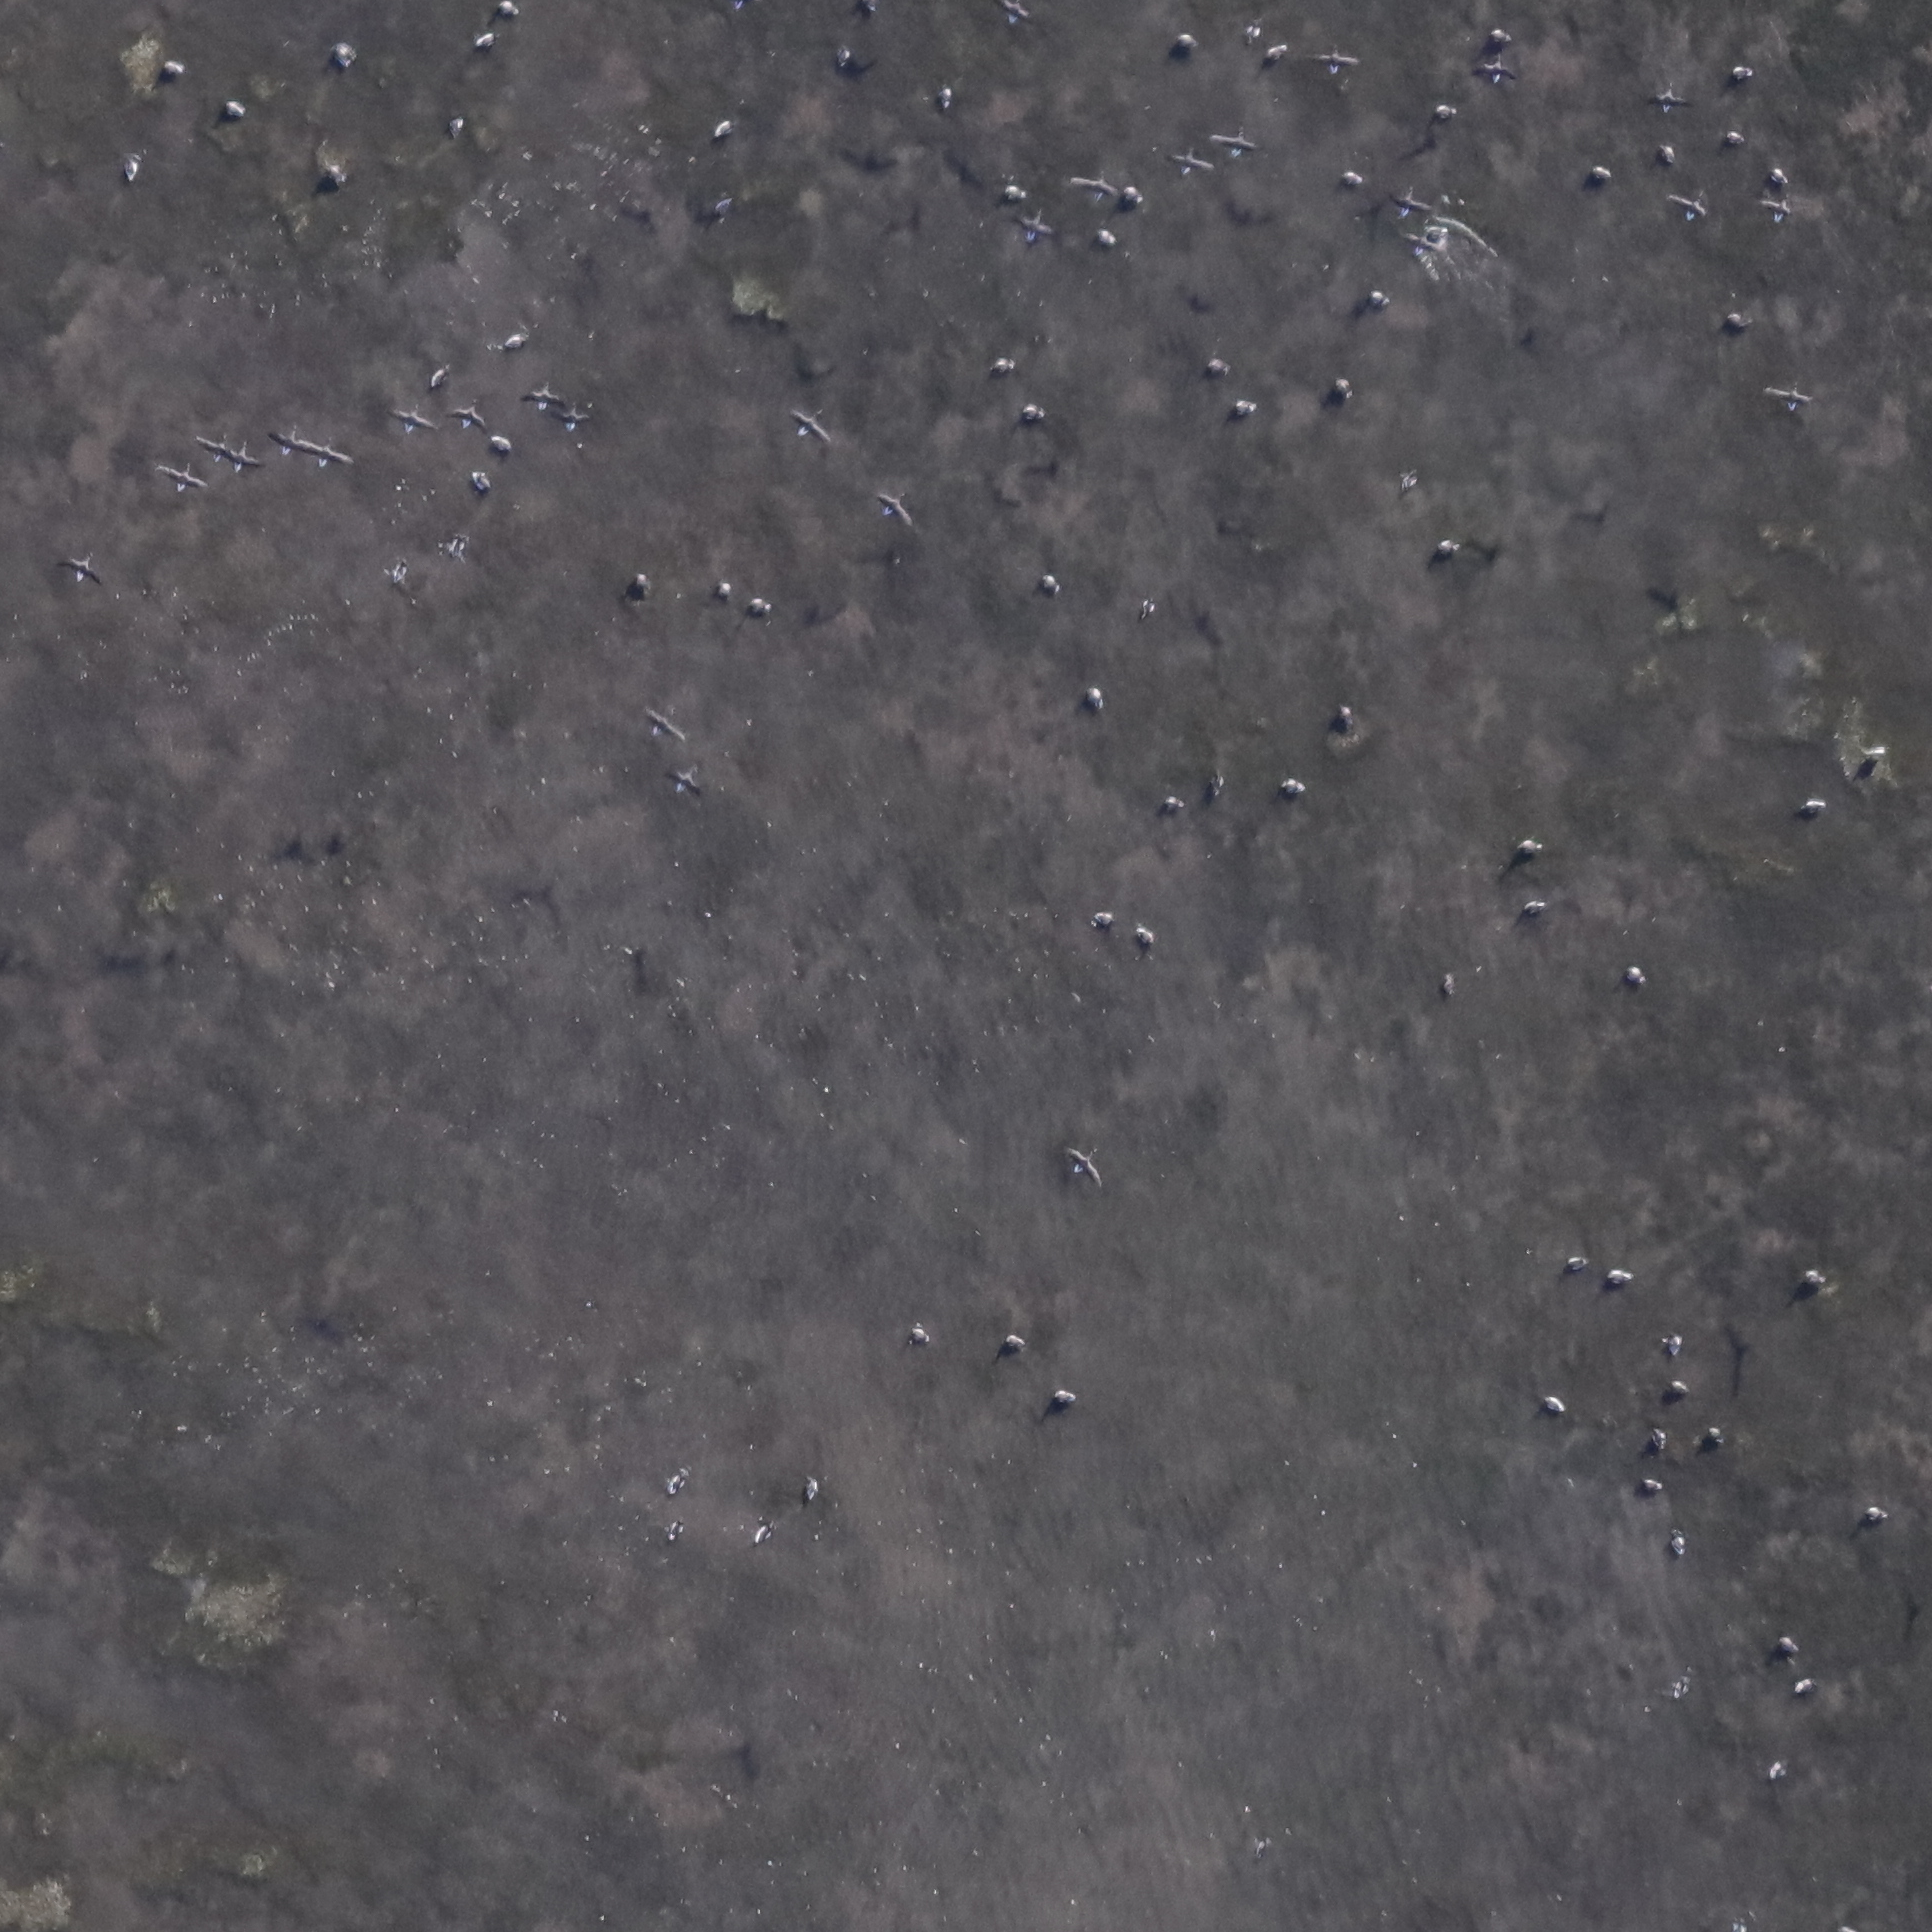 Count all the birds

111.